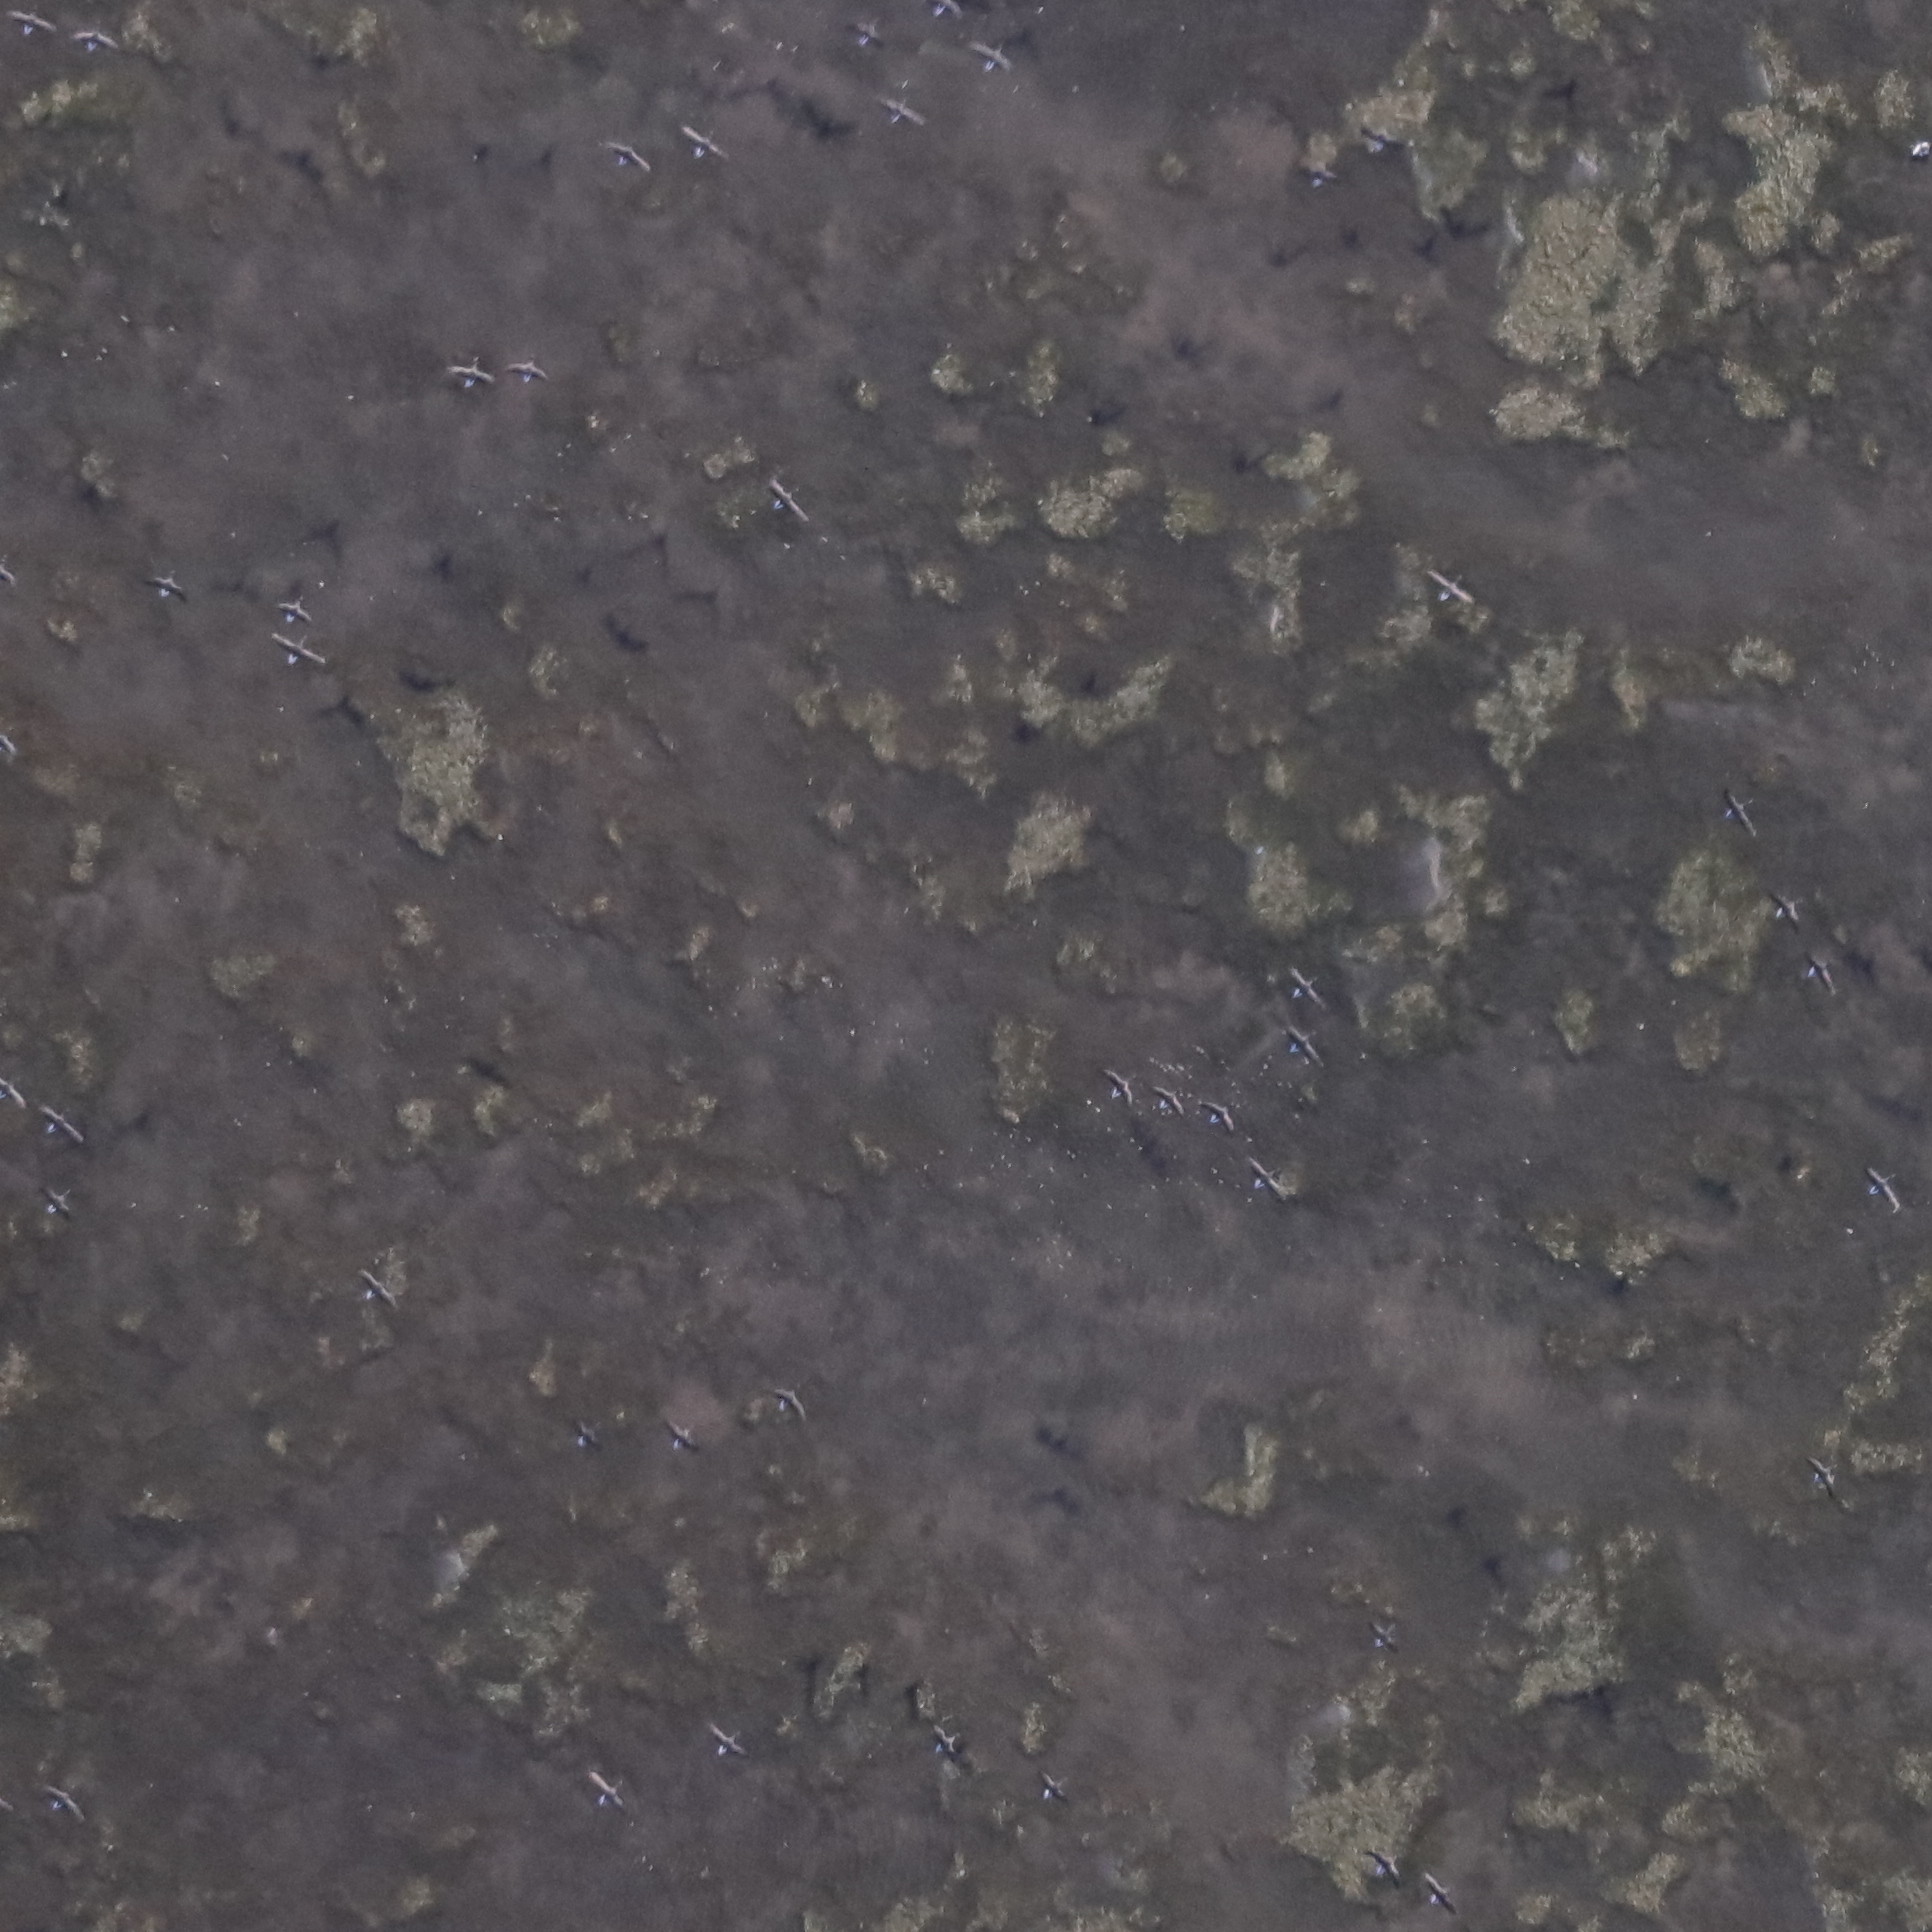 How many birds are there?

43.